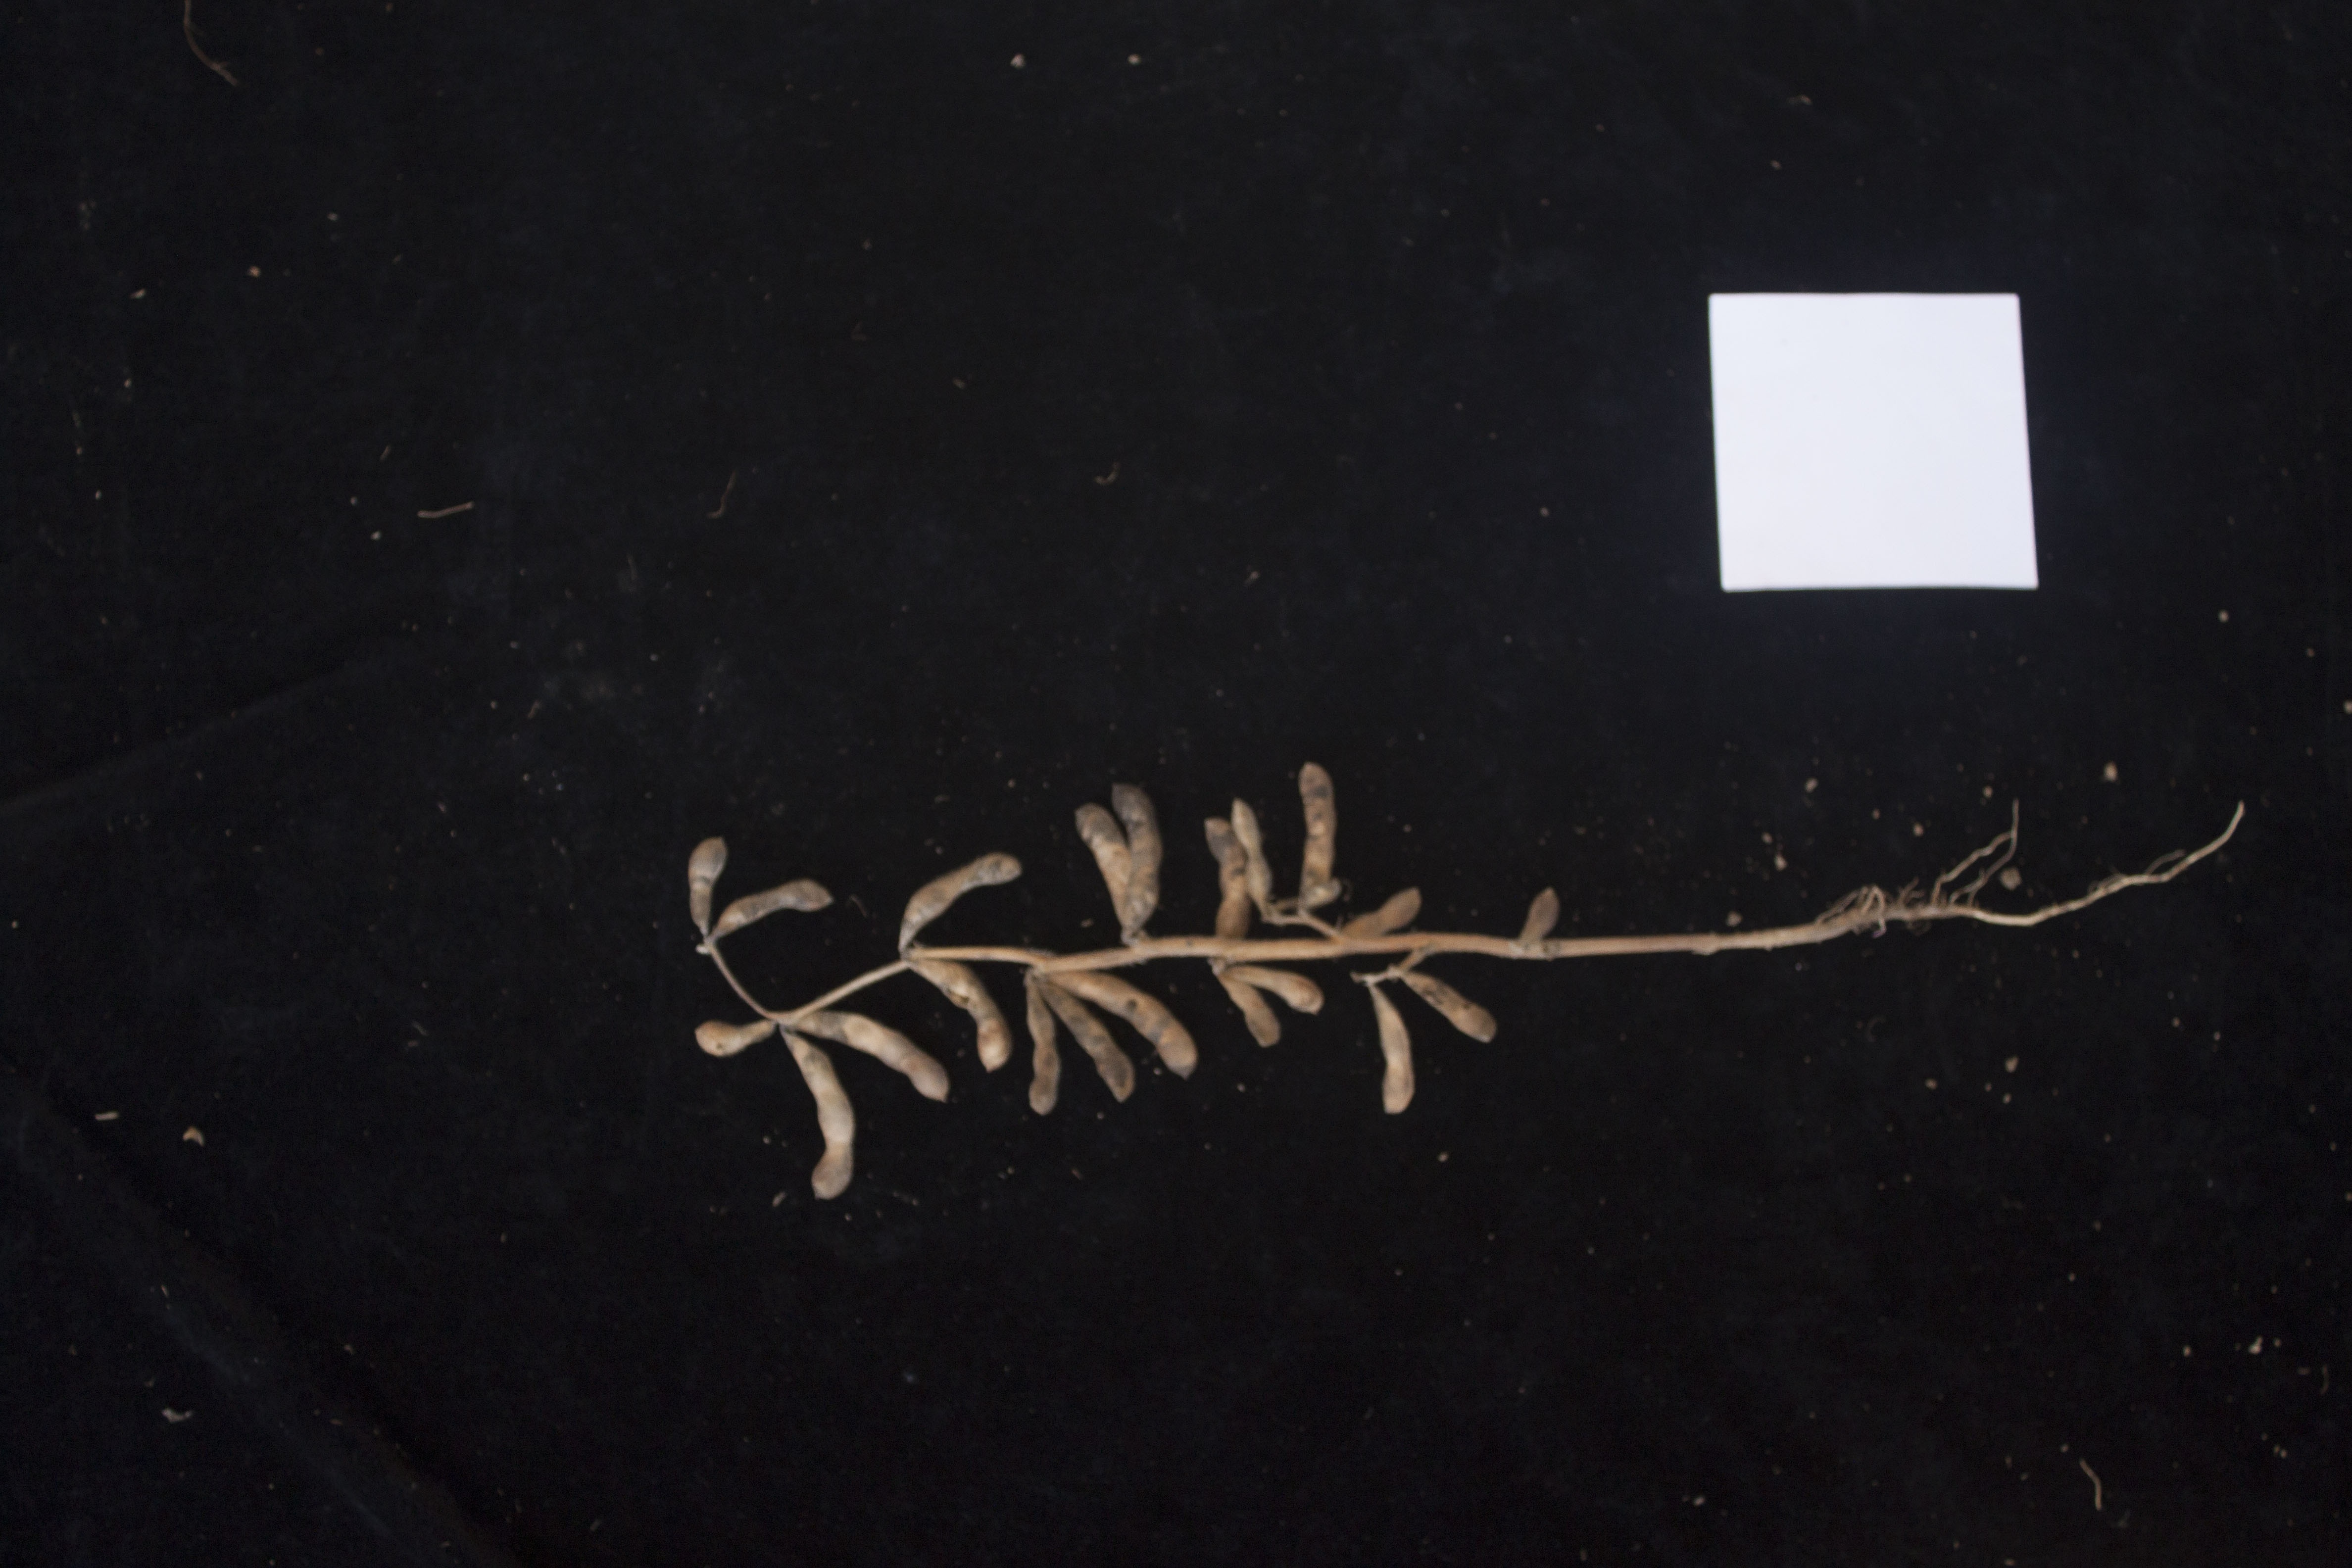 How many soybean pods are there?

21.